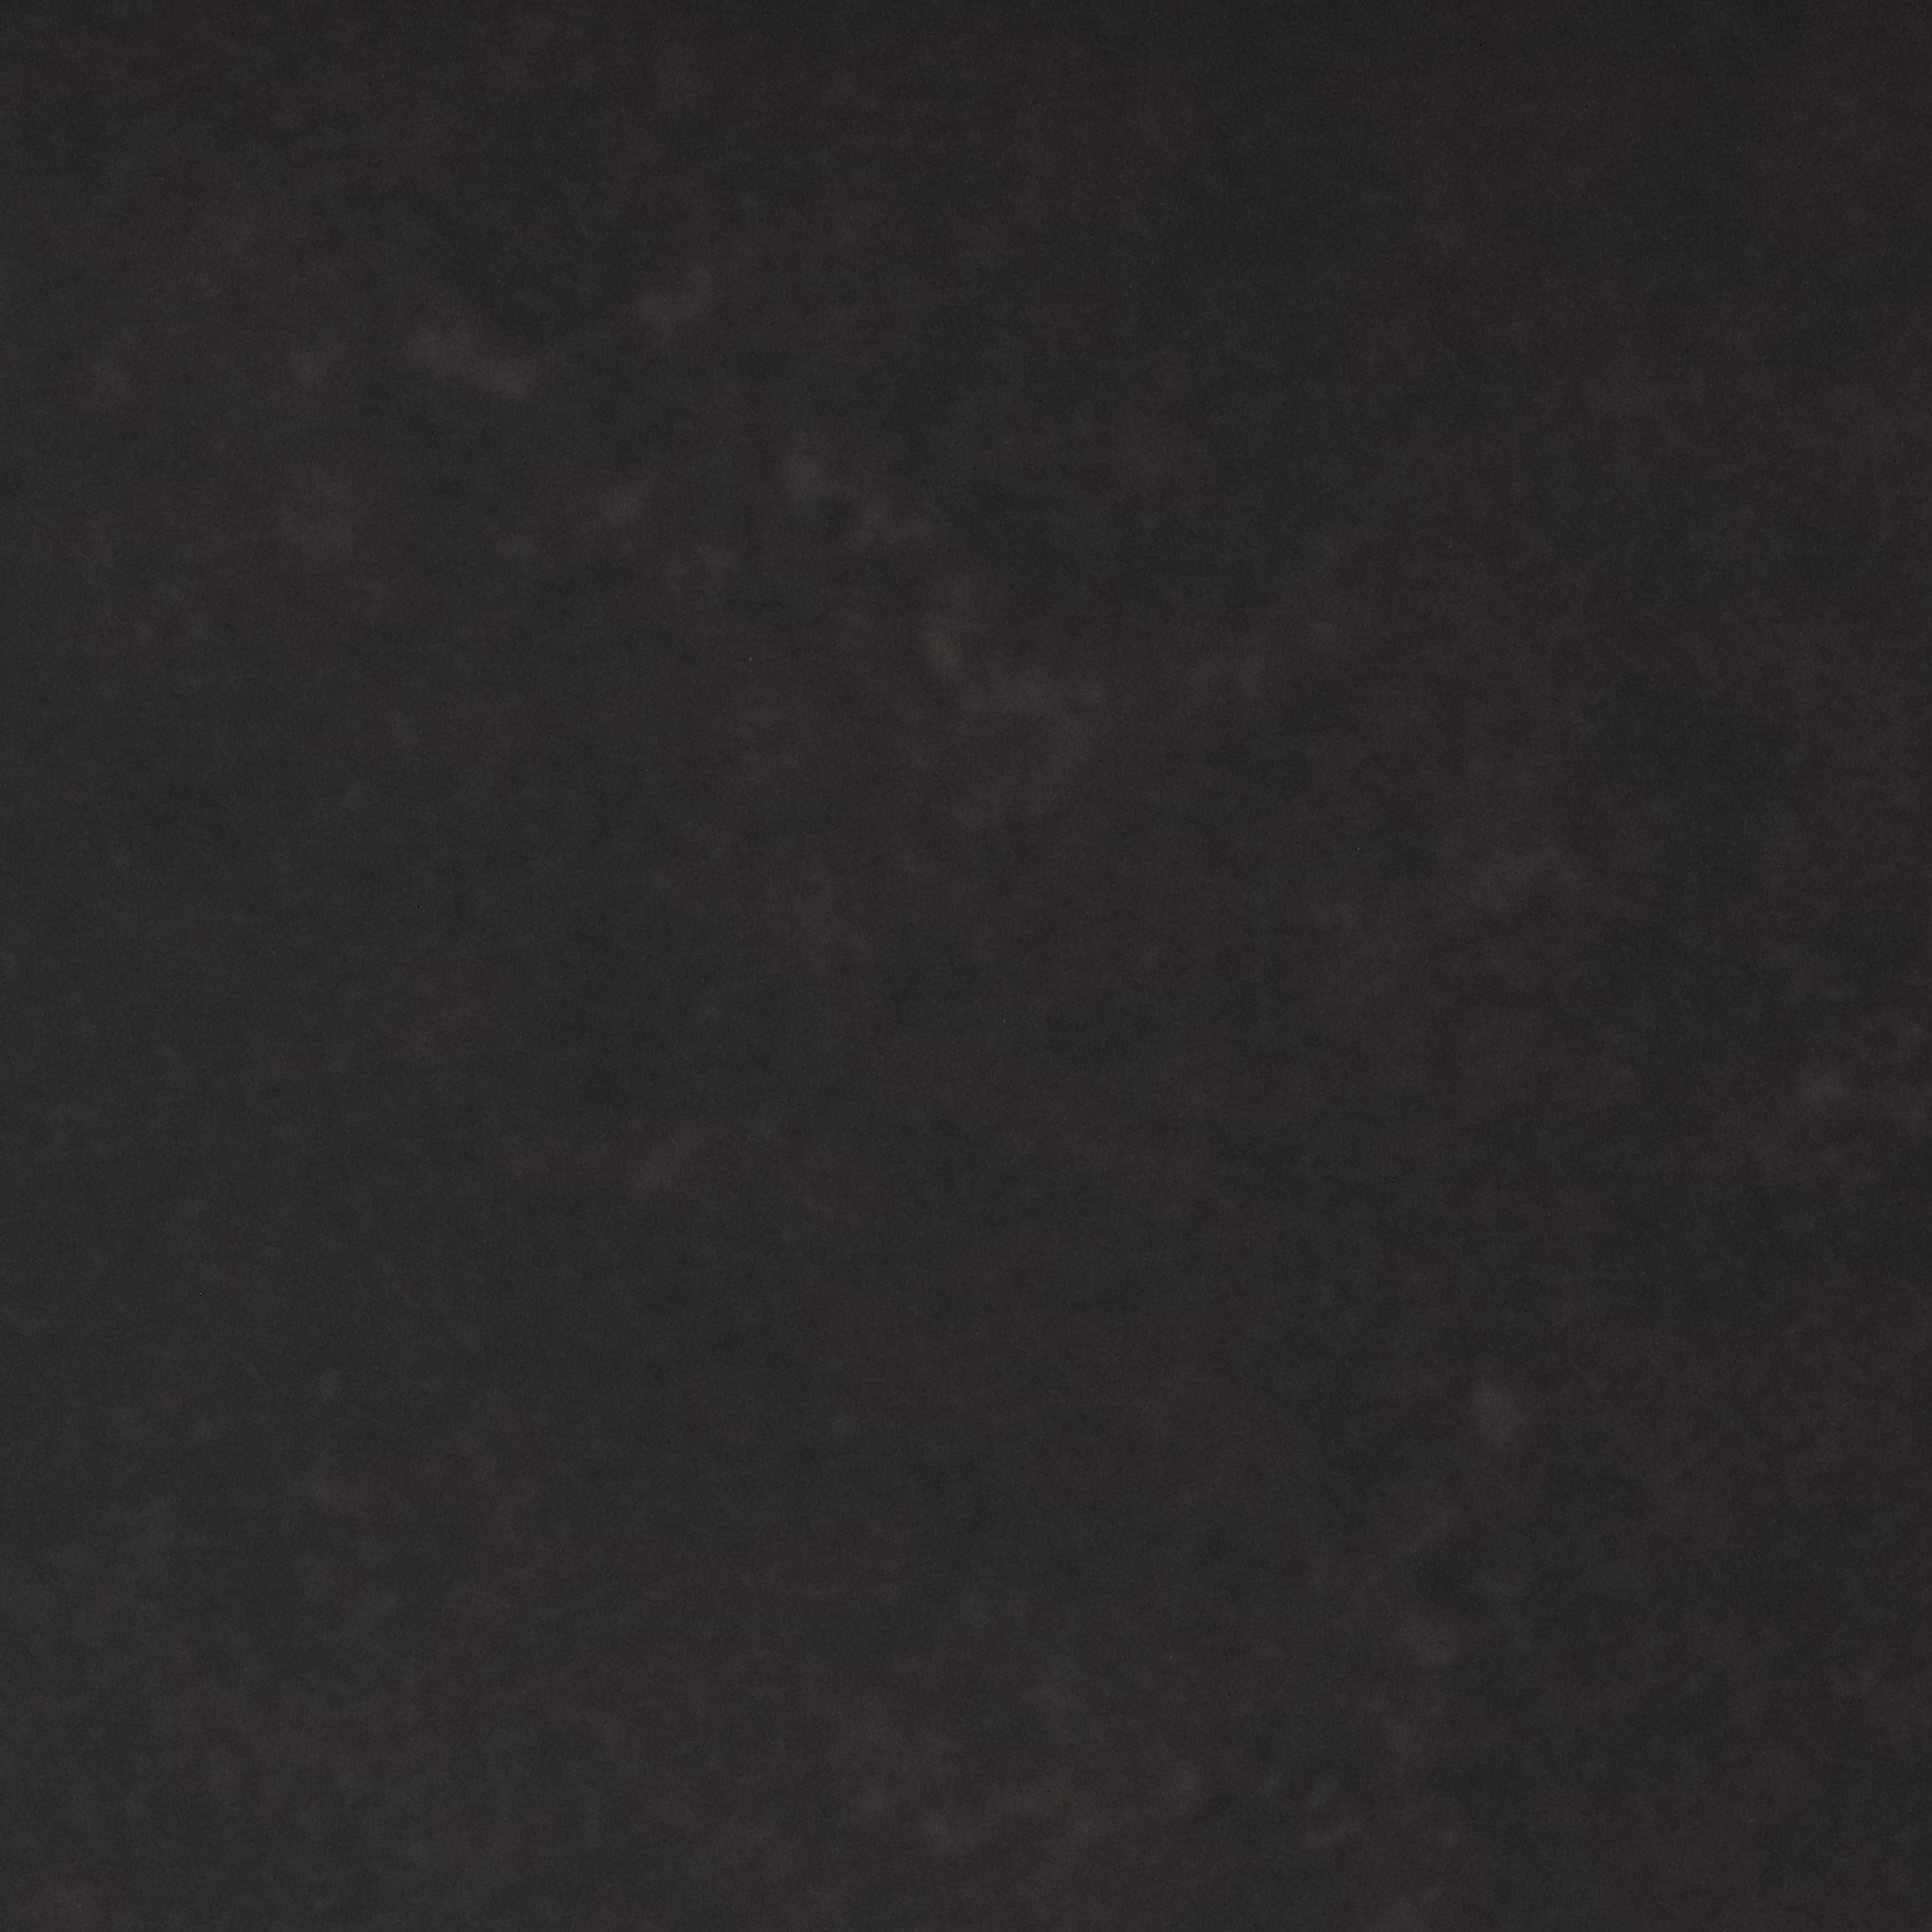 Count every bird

0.